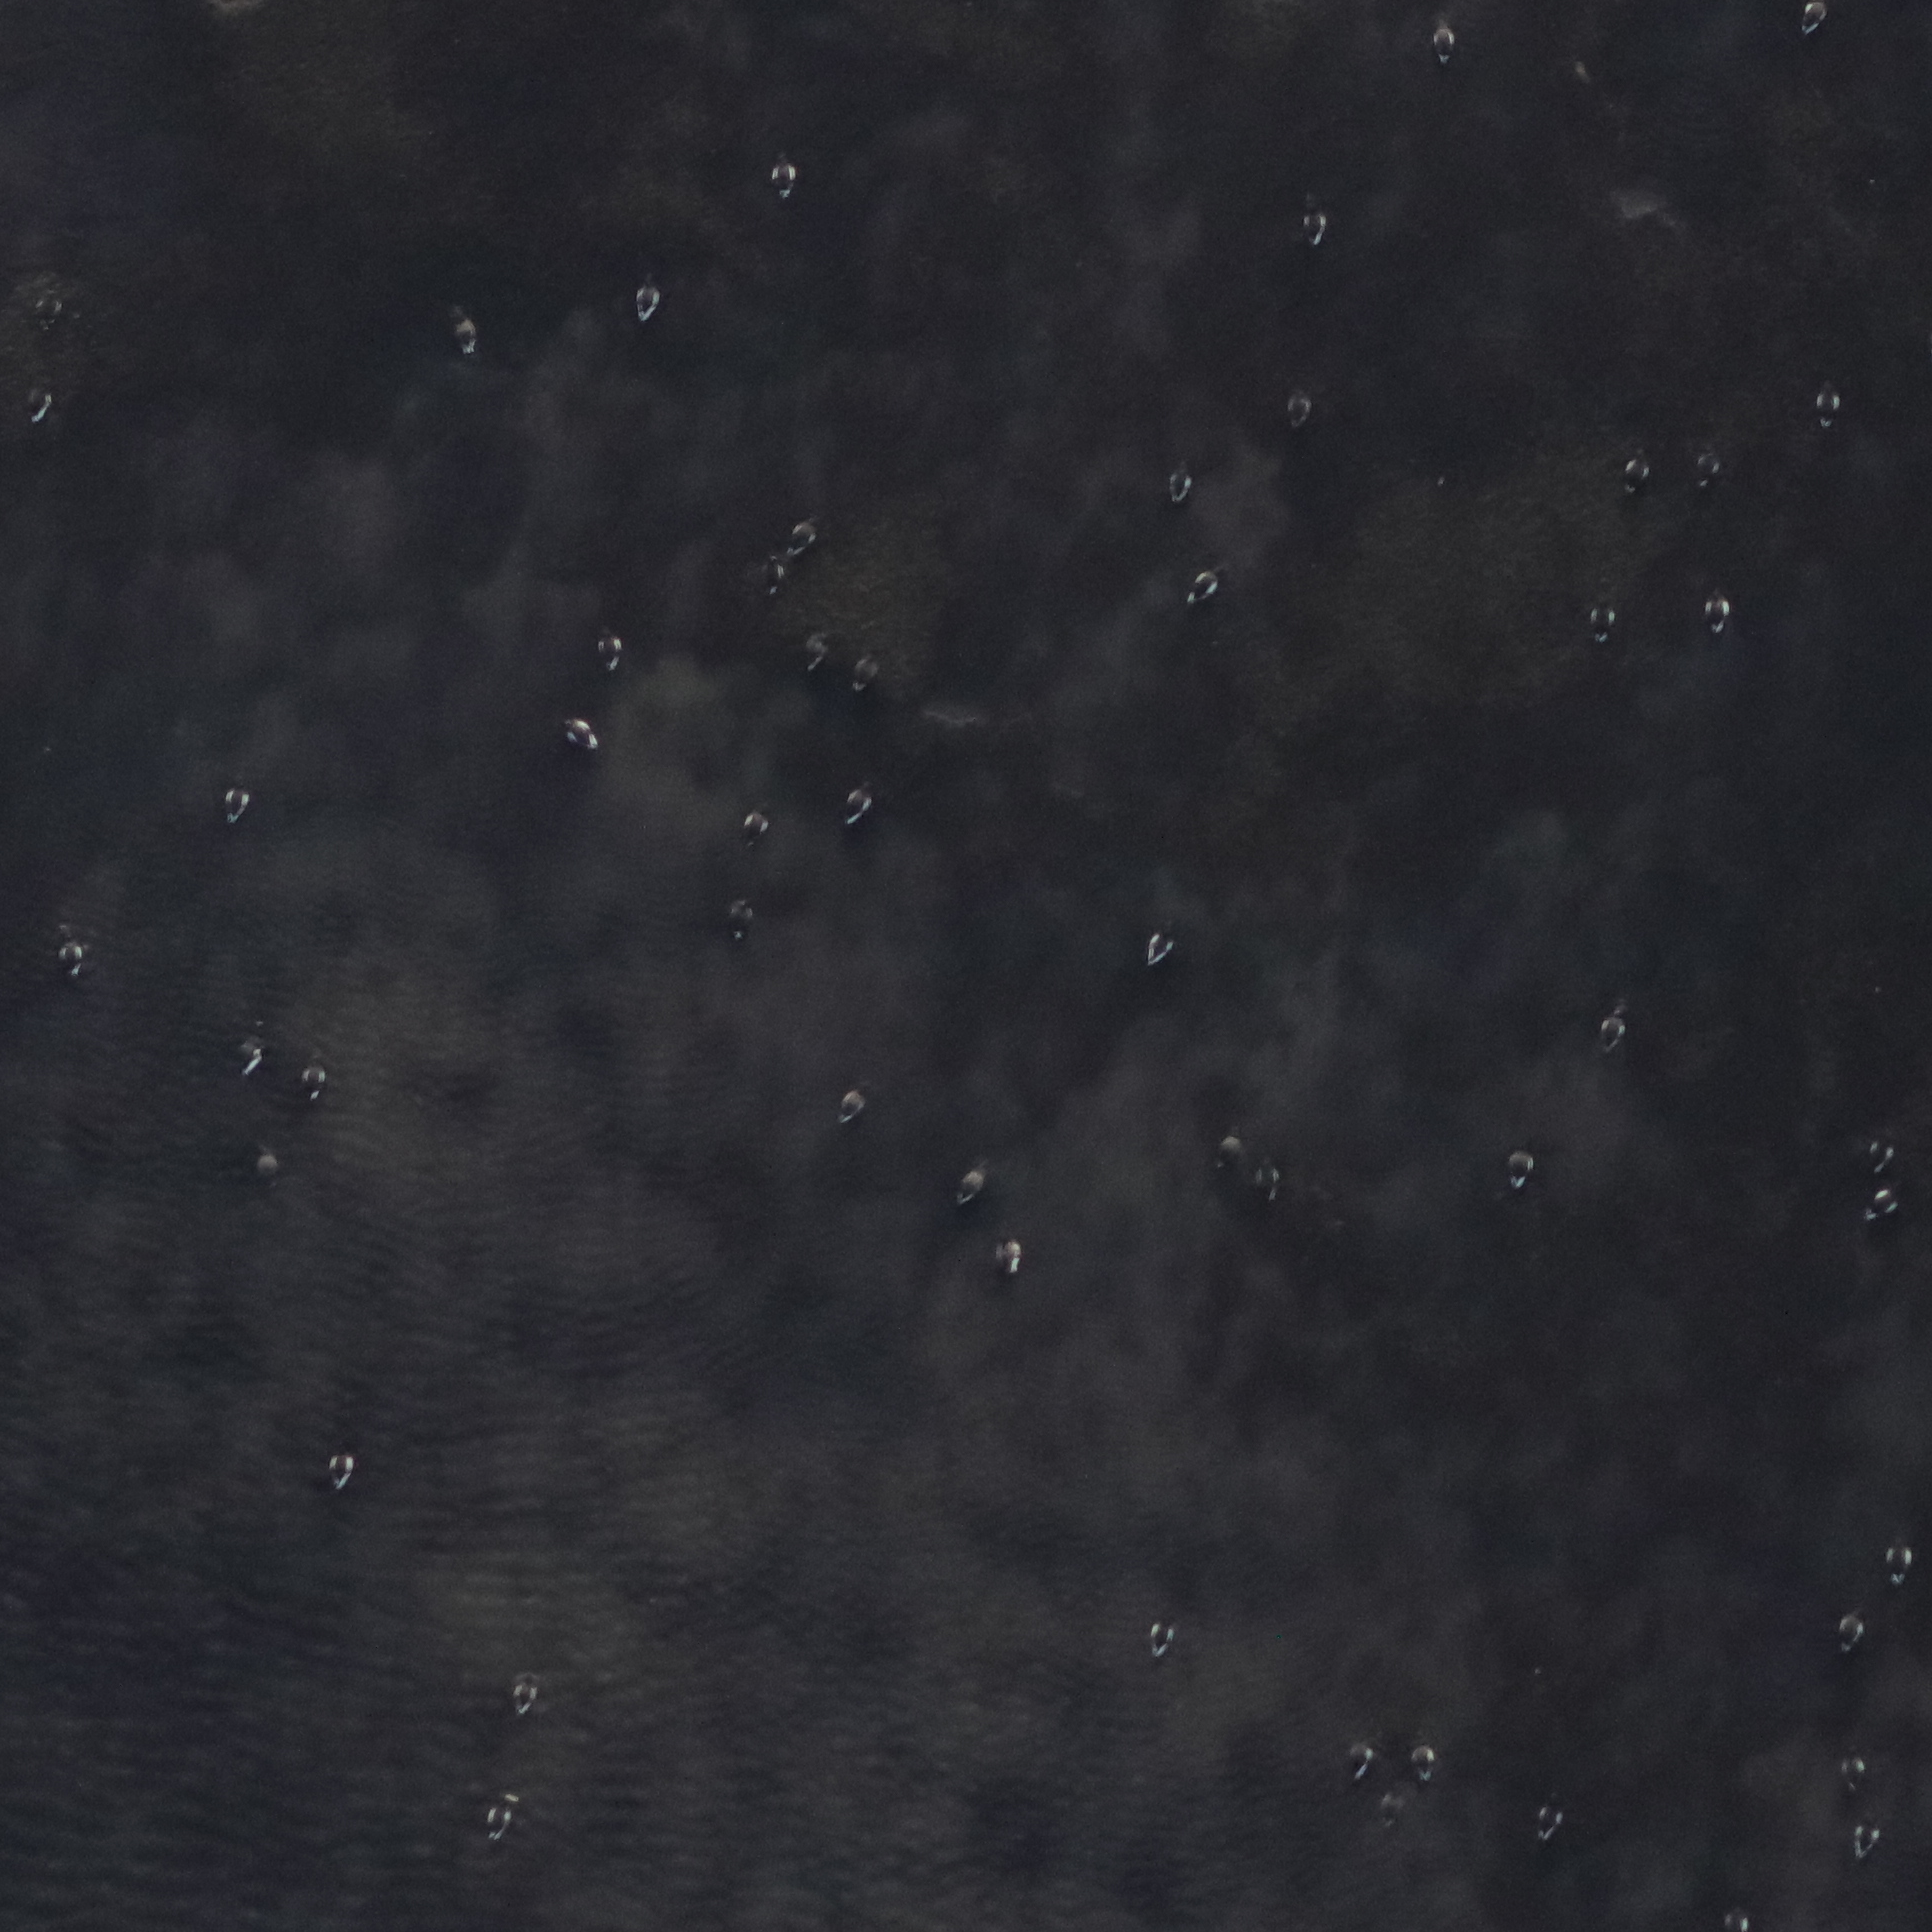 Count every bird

53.